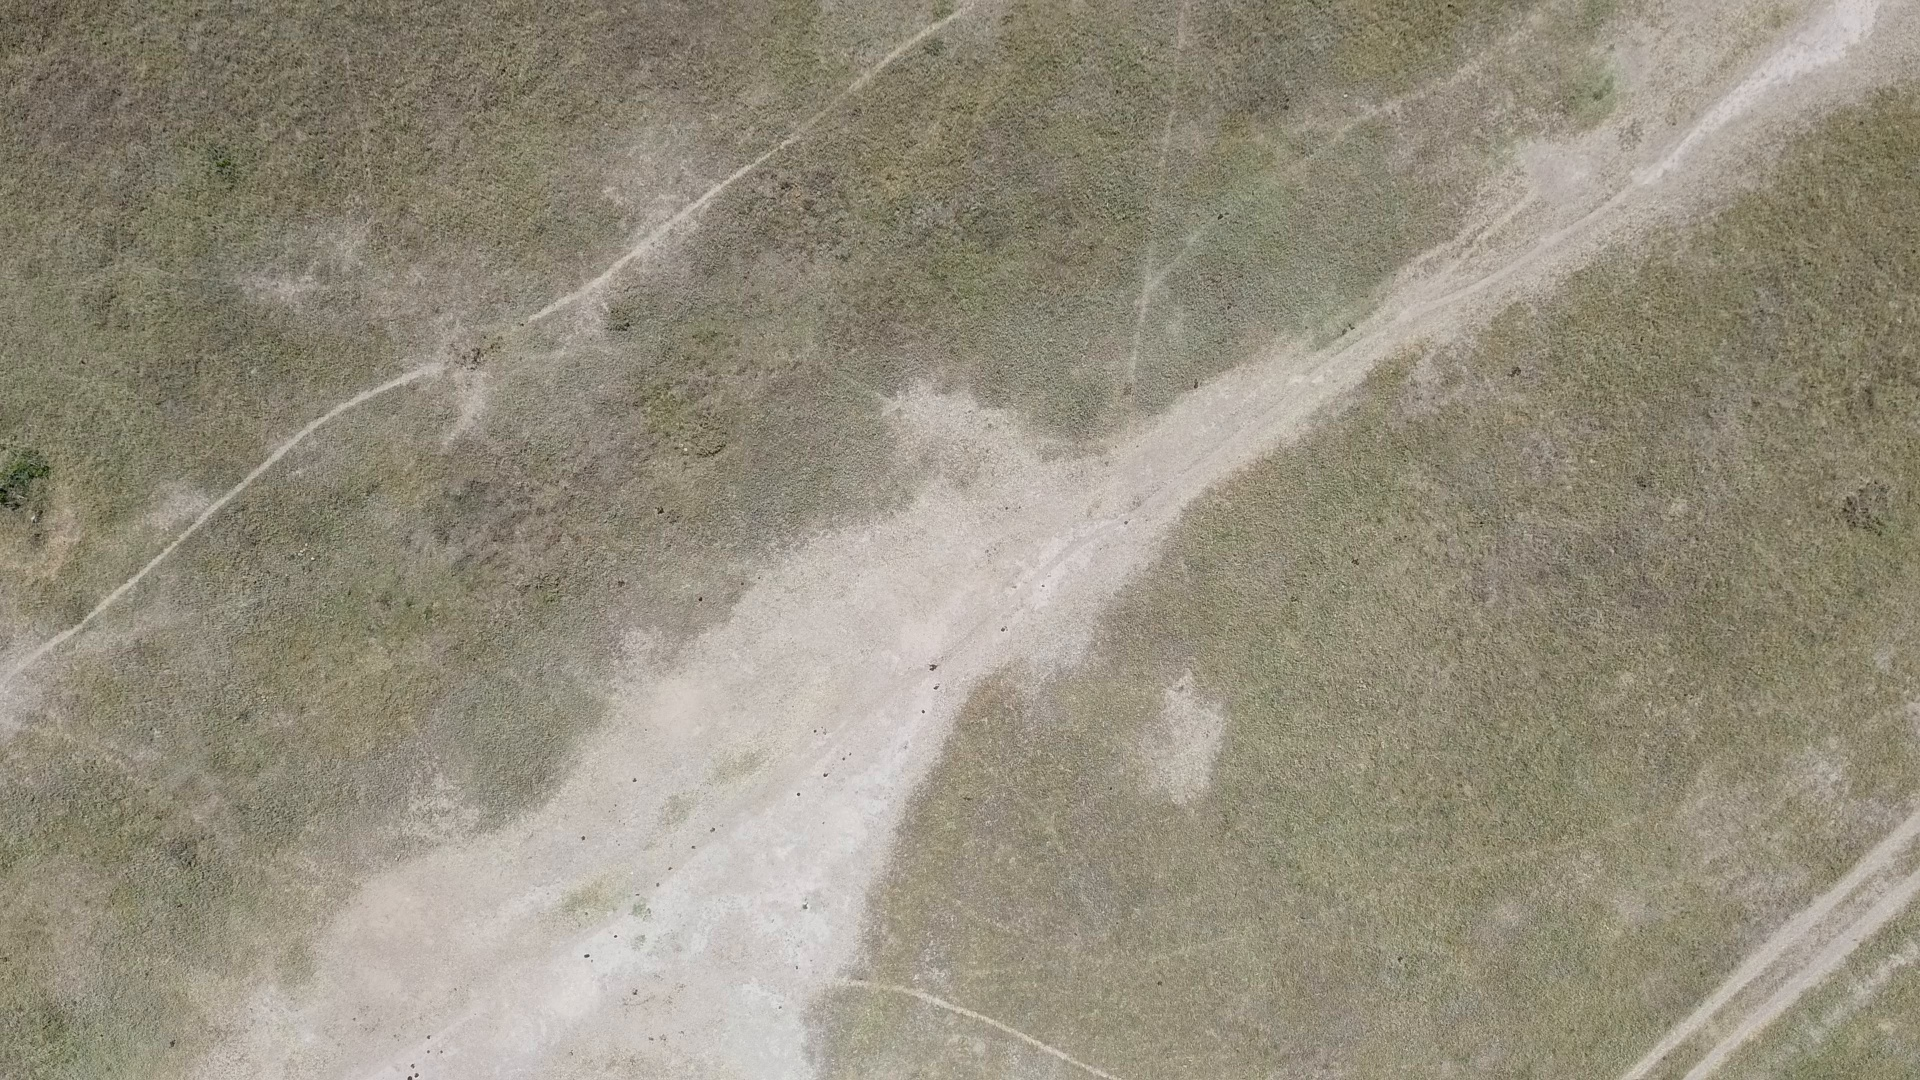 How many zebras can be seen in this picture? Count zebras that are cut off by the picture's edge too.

0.